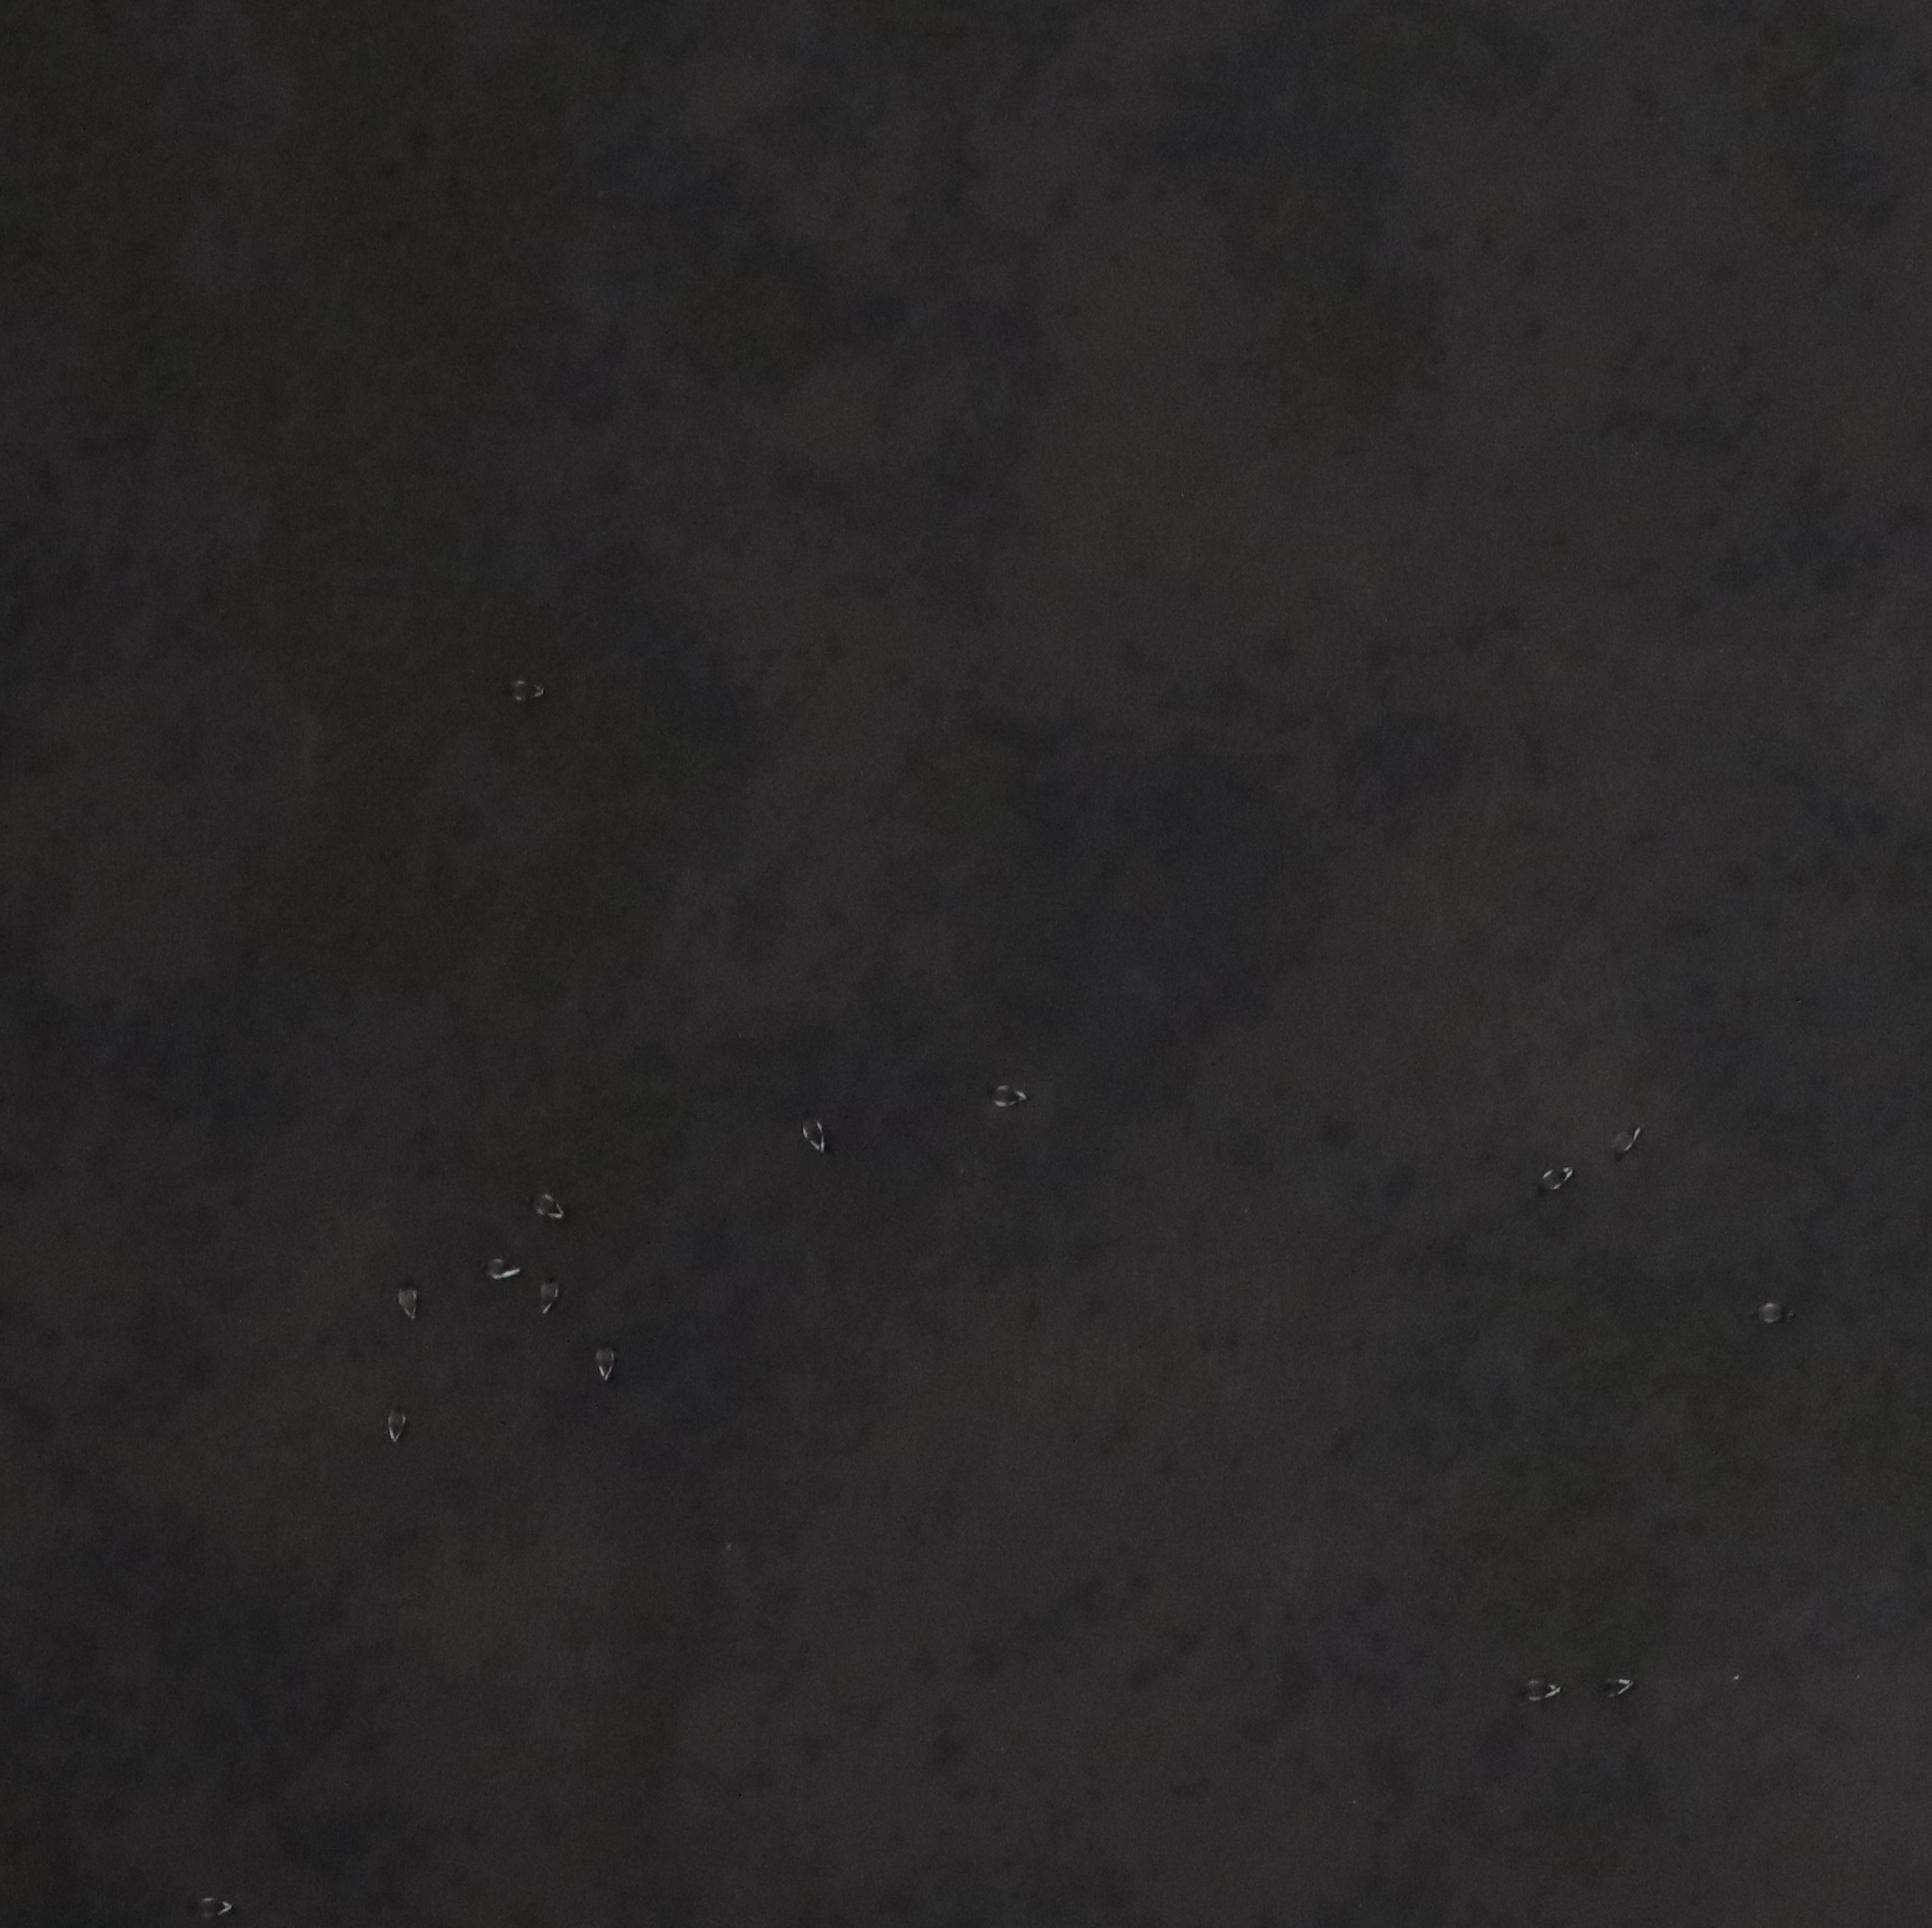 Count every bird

15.